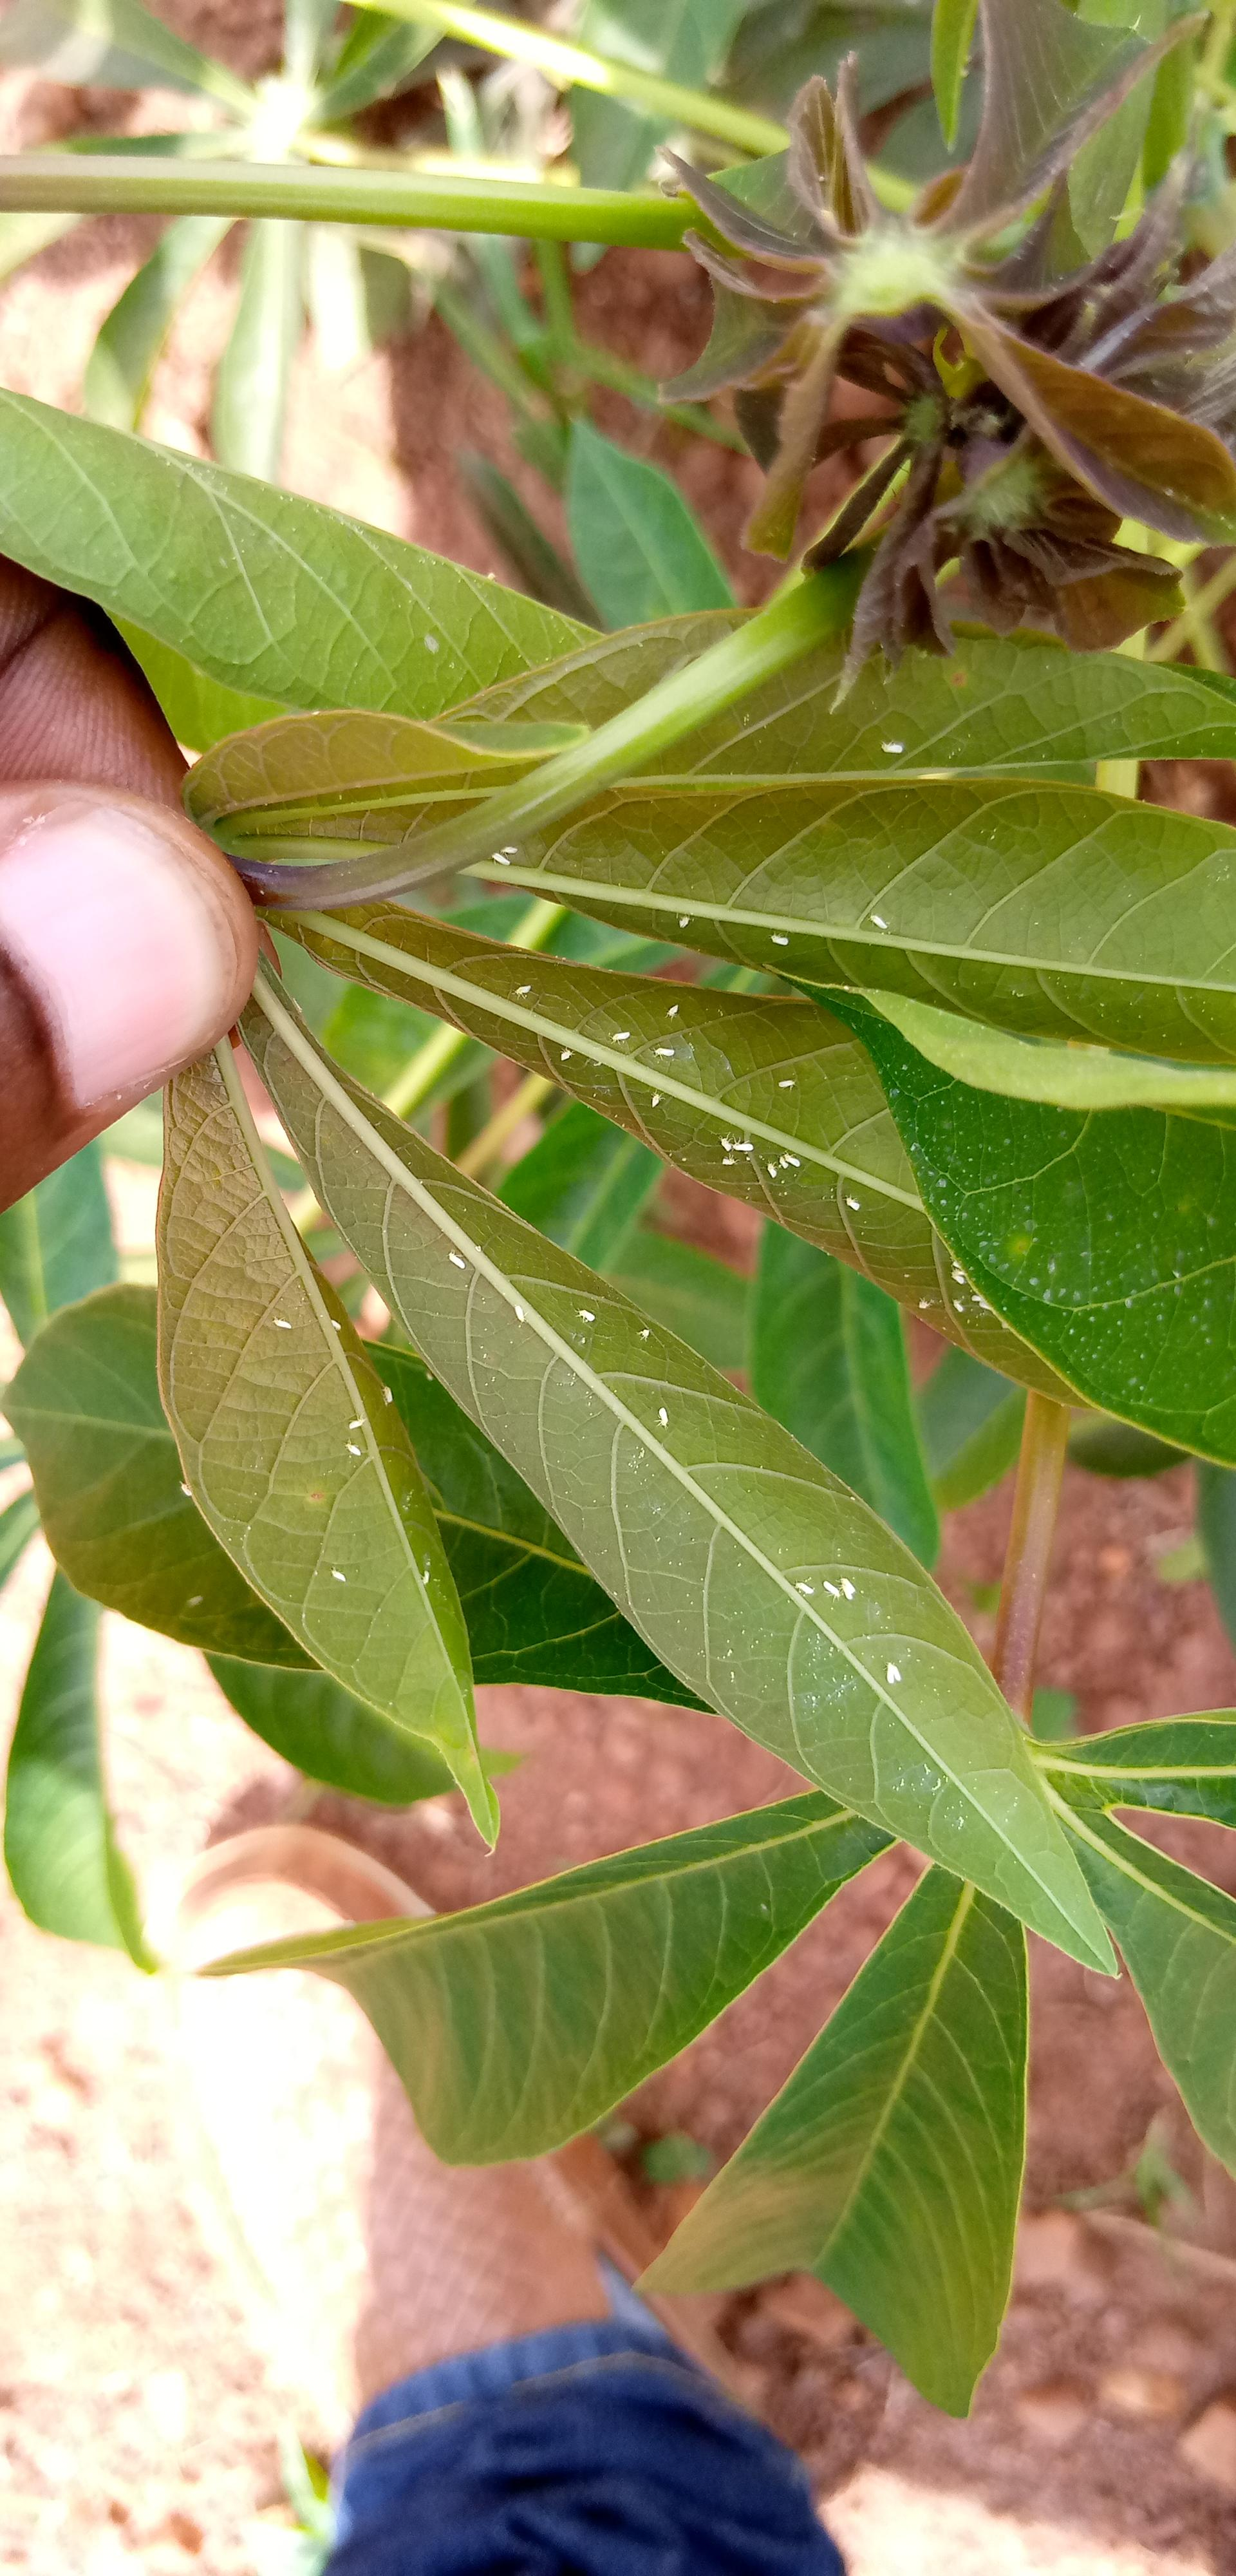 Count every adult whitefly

45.